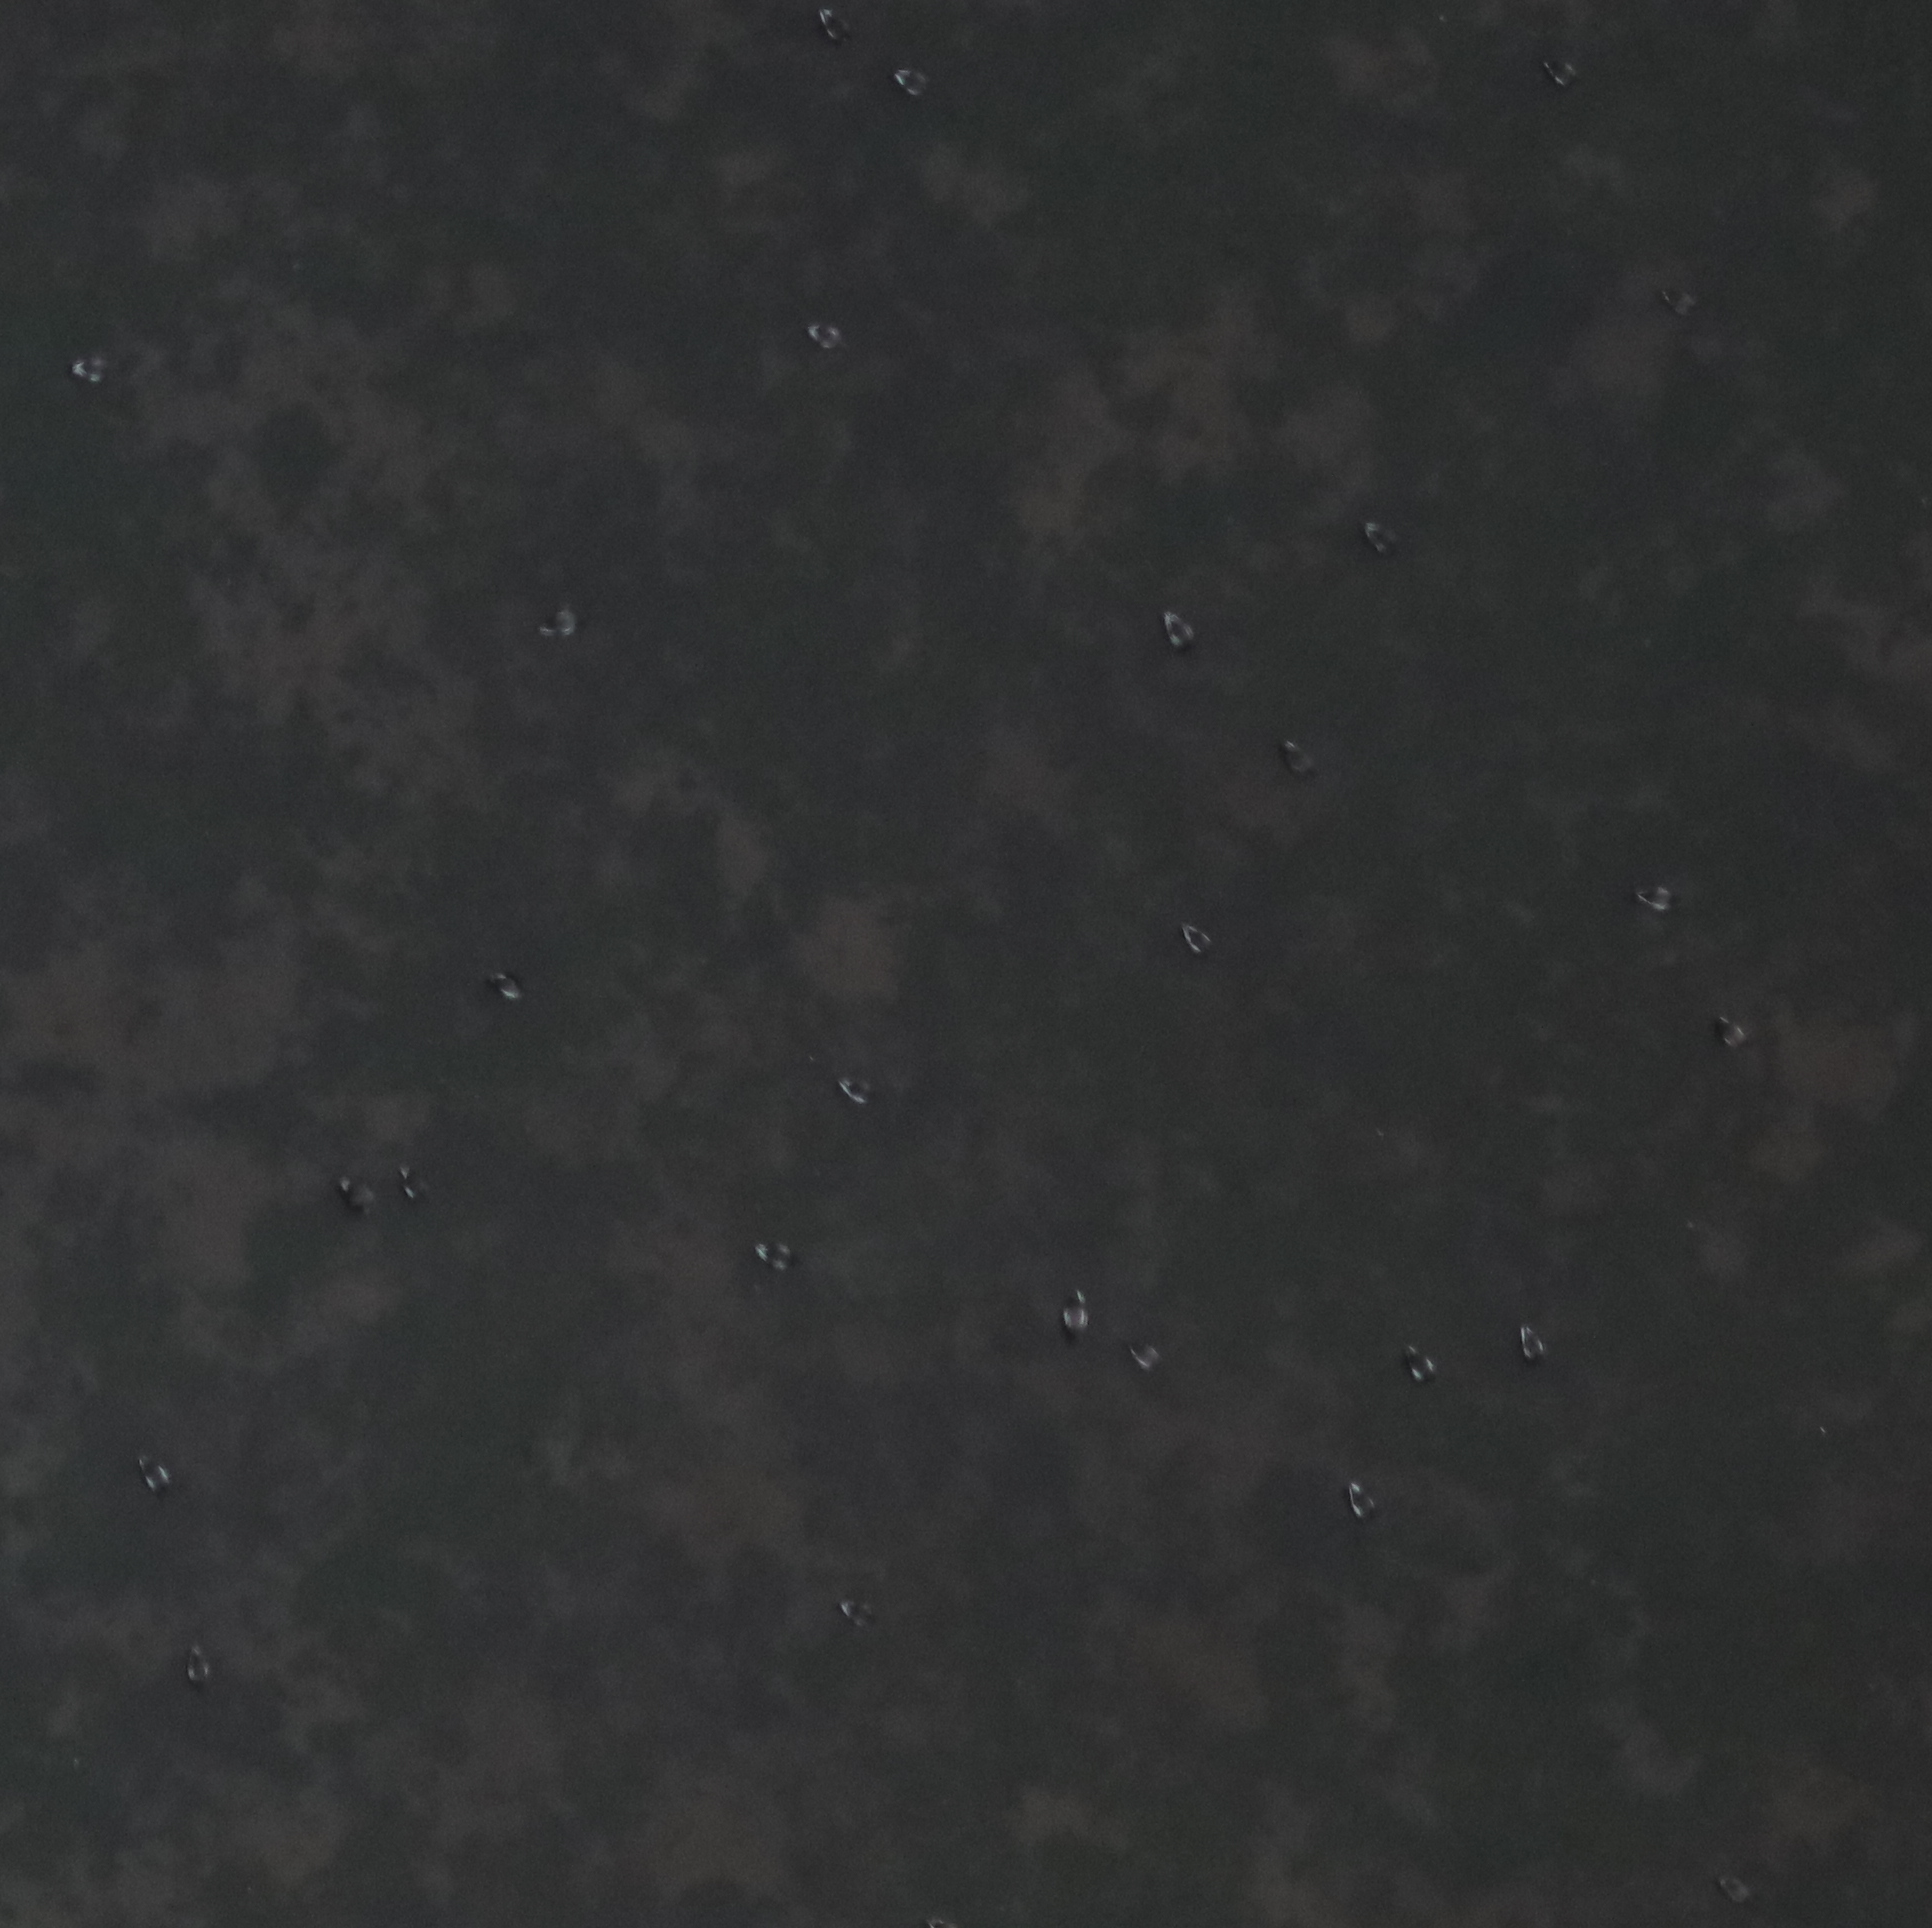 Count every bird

27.